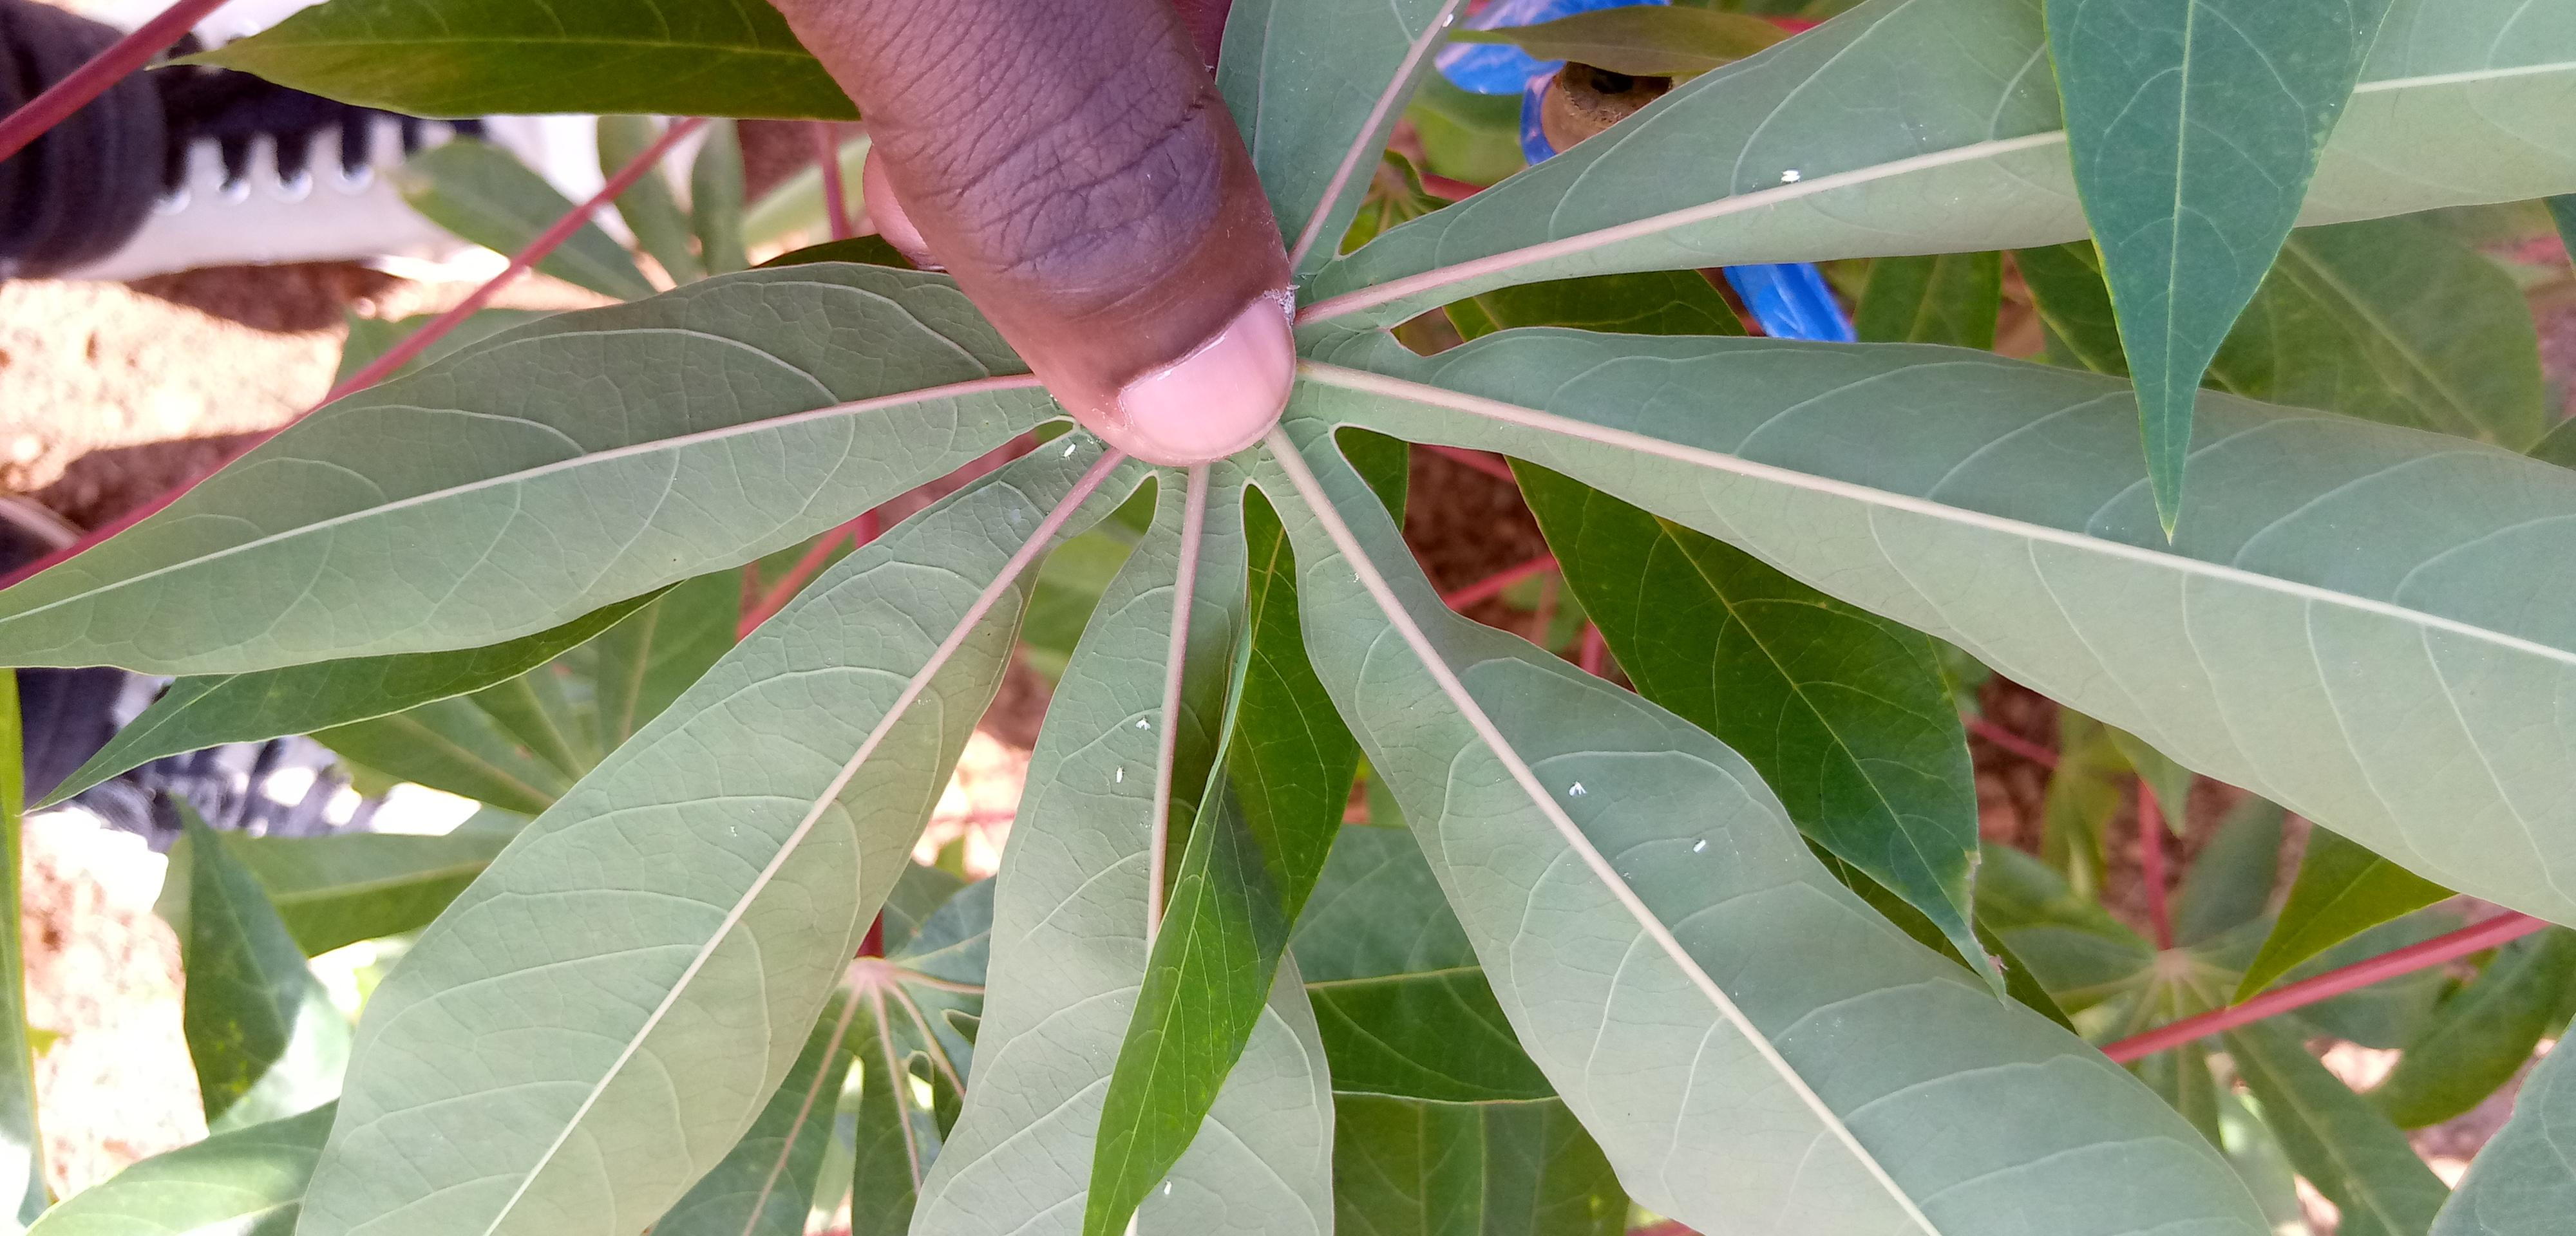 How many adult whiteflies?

8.